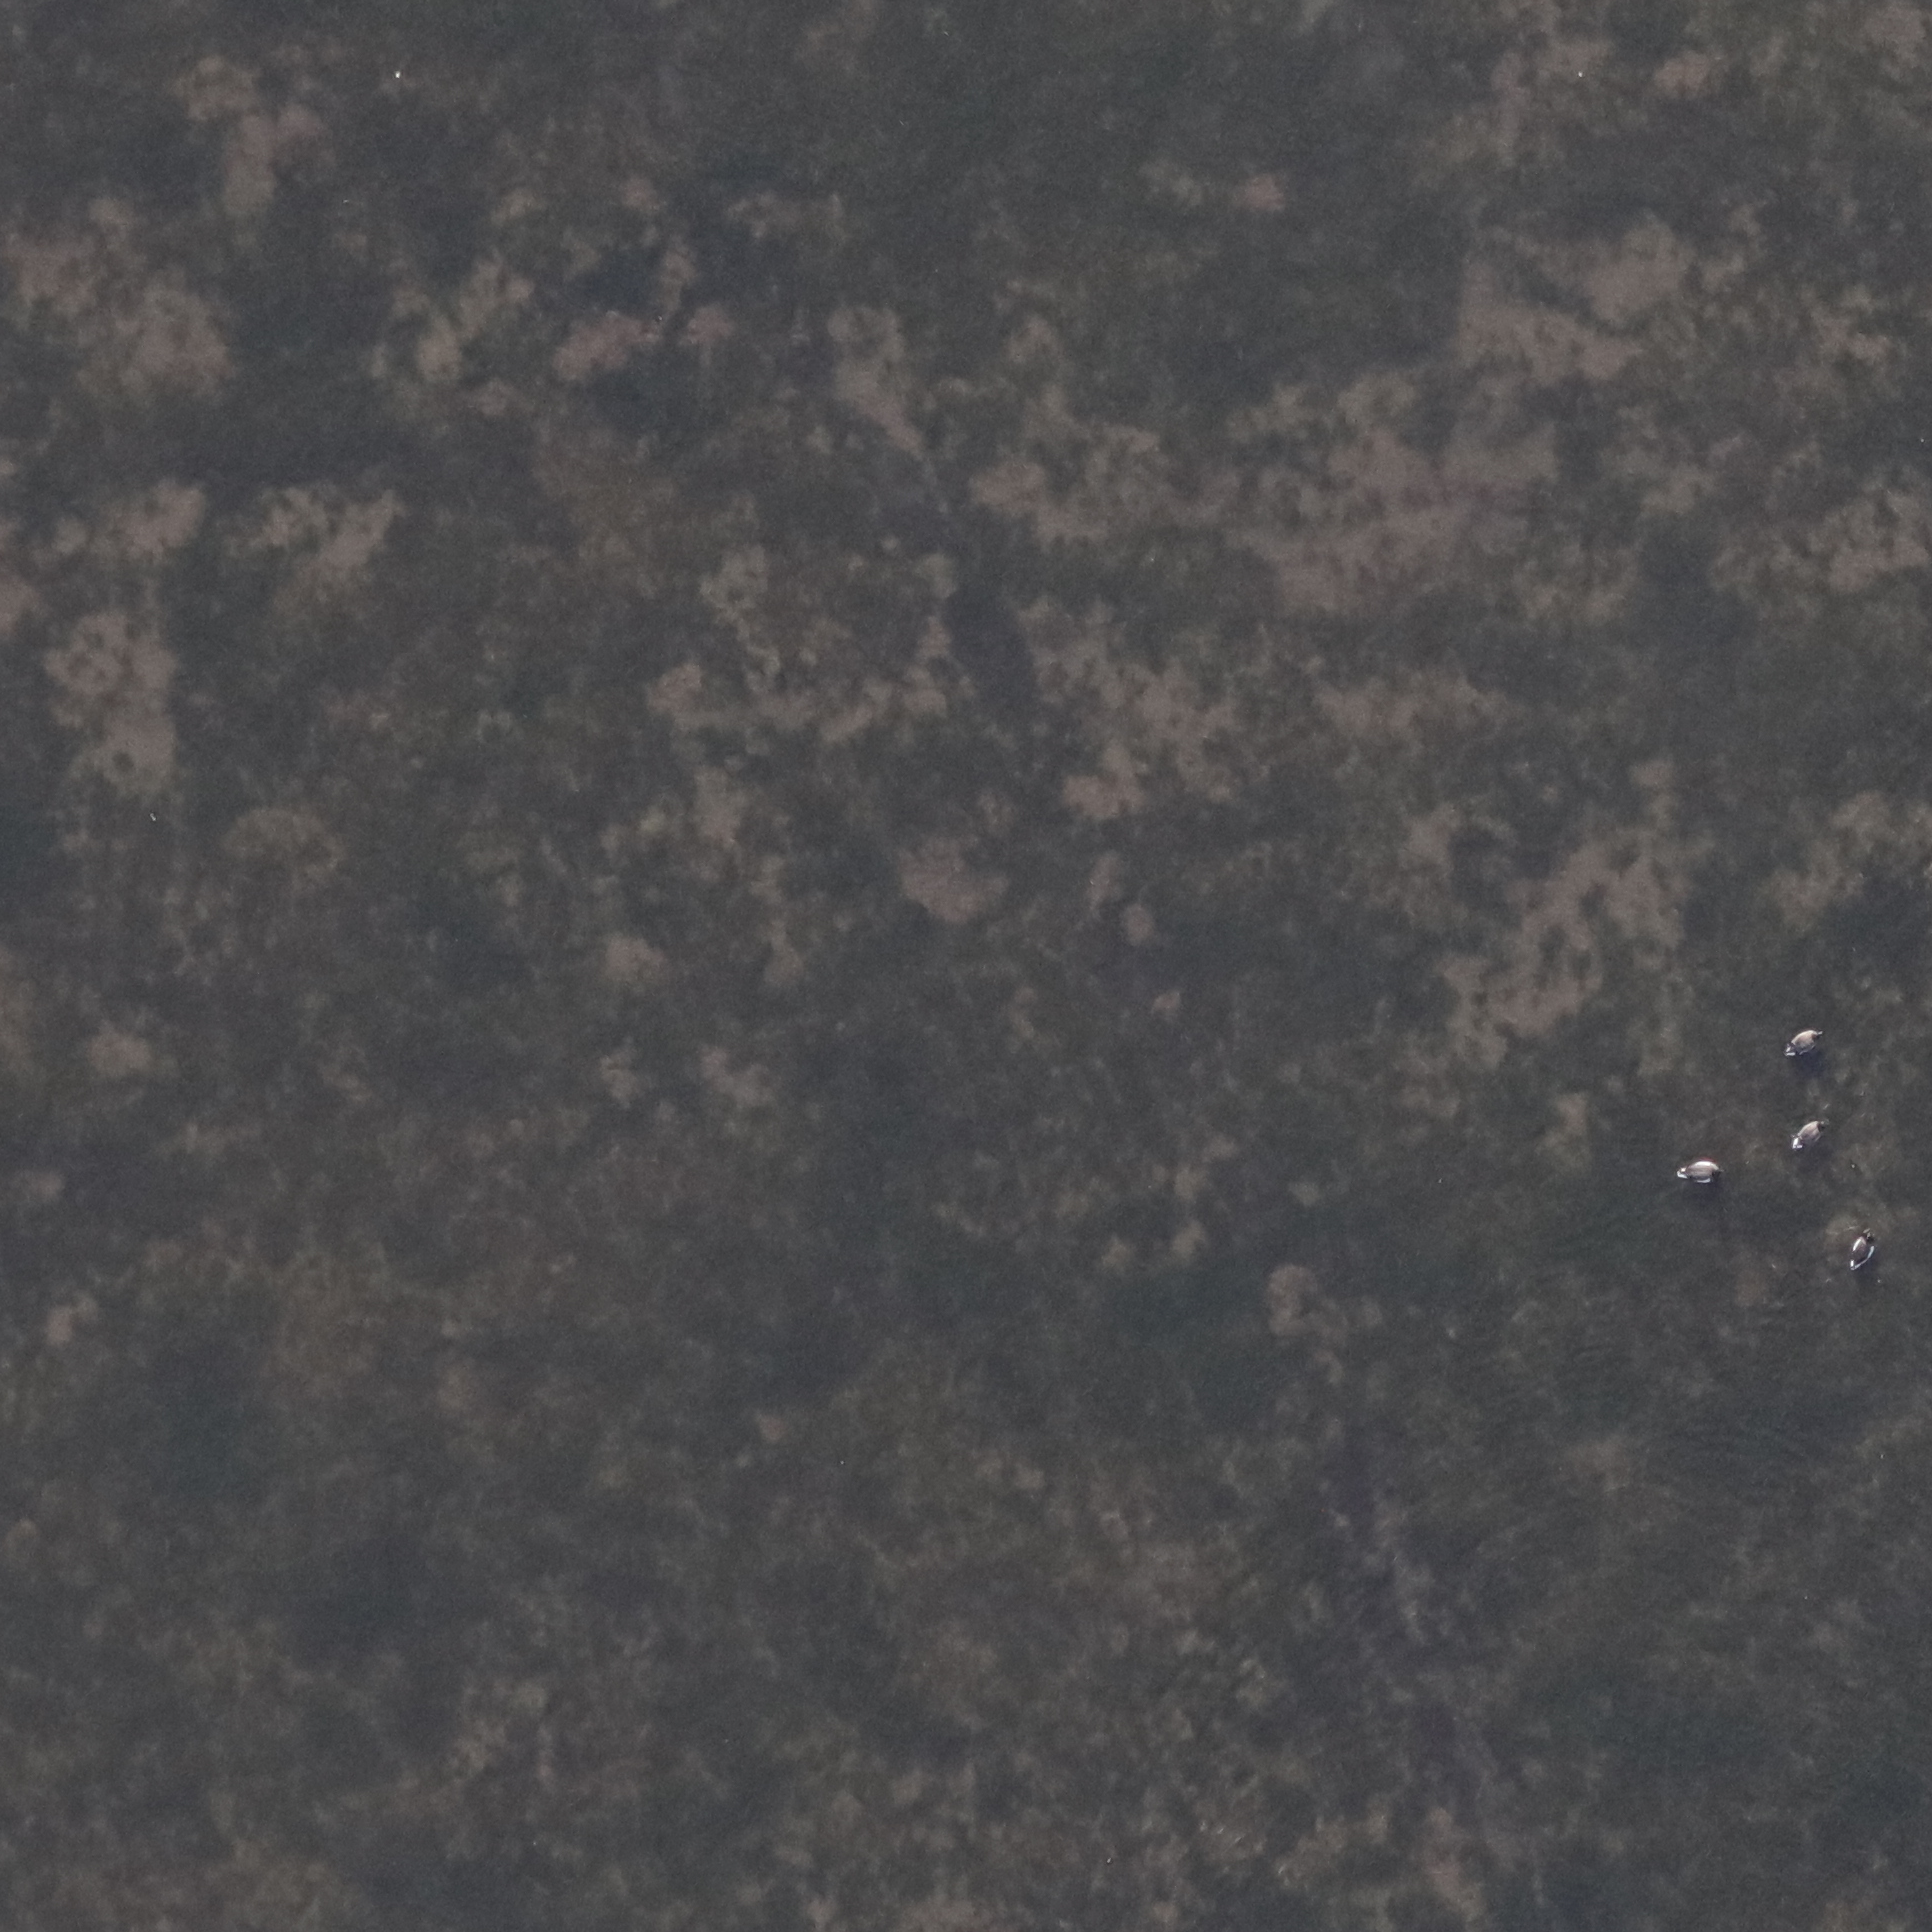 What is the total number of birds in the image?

4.